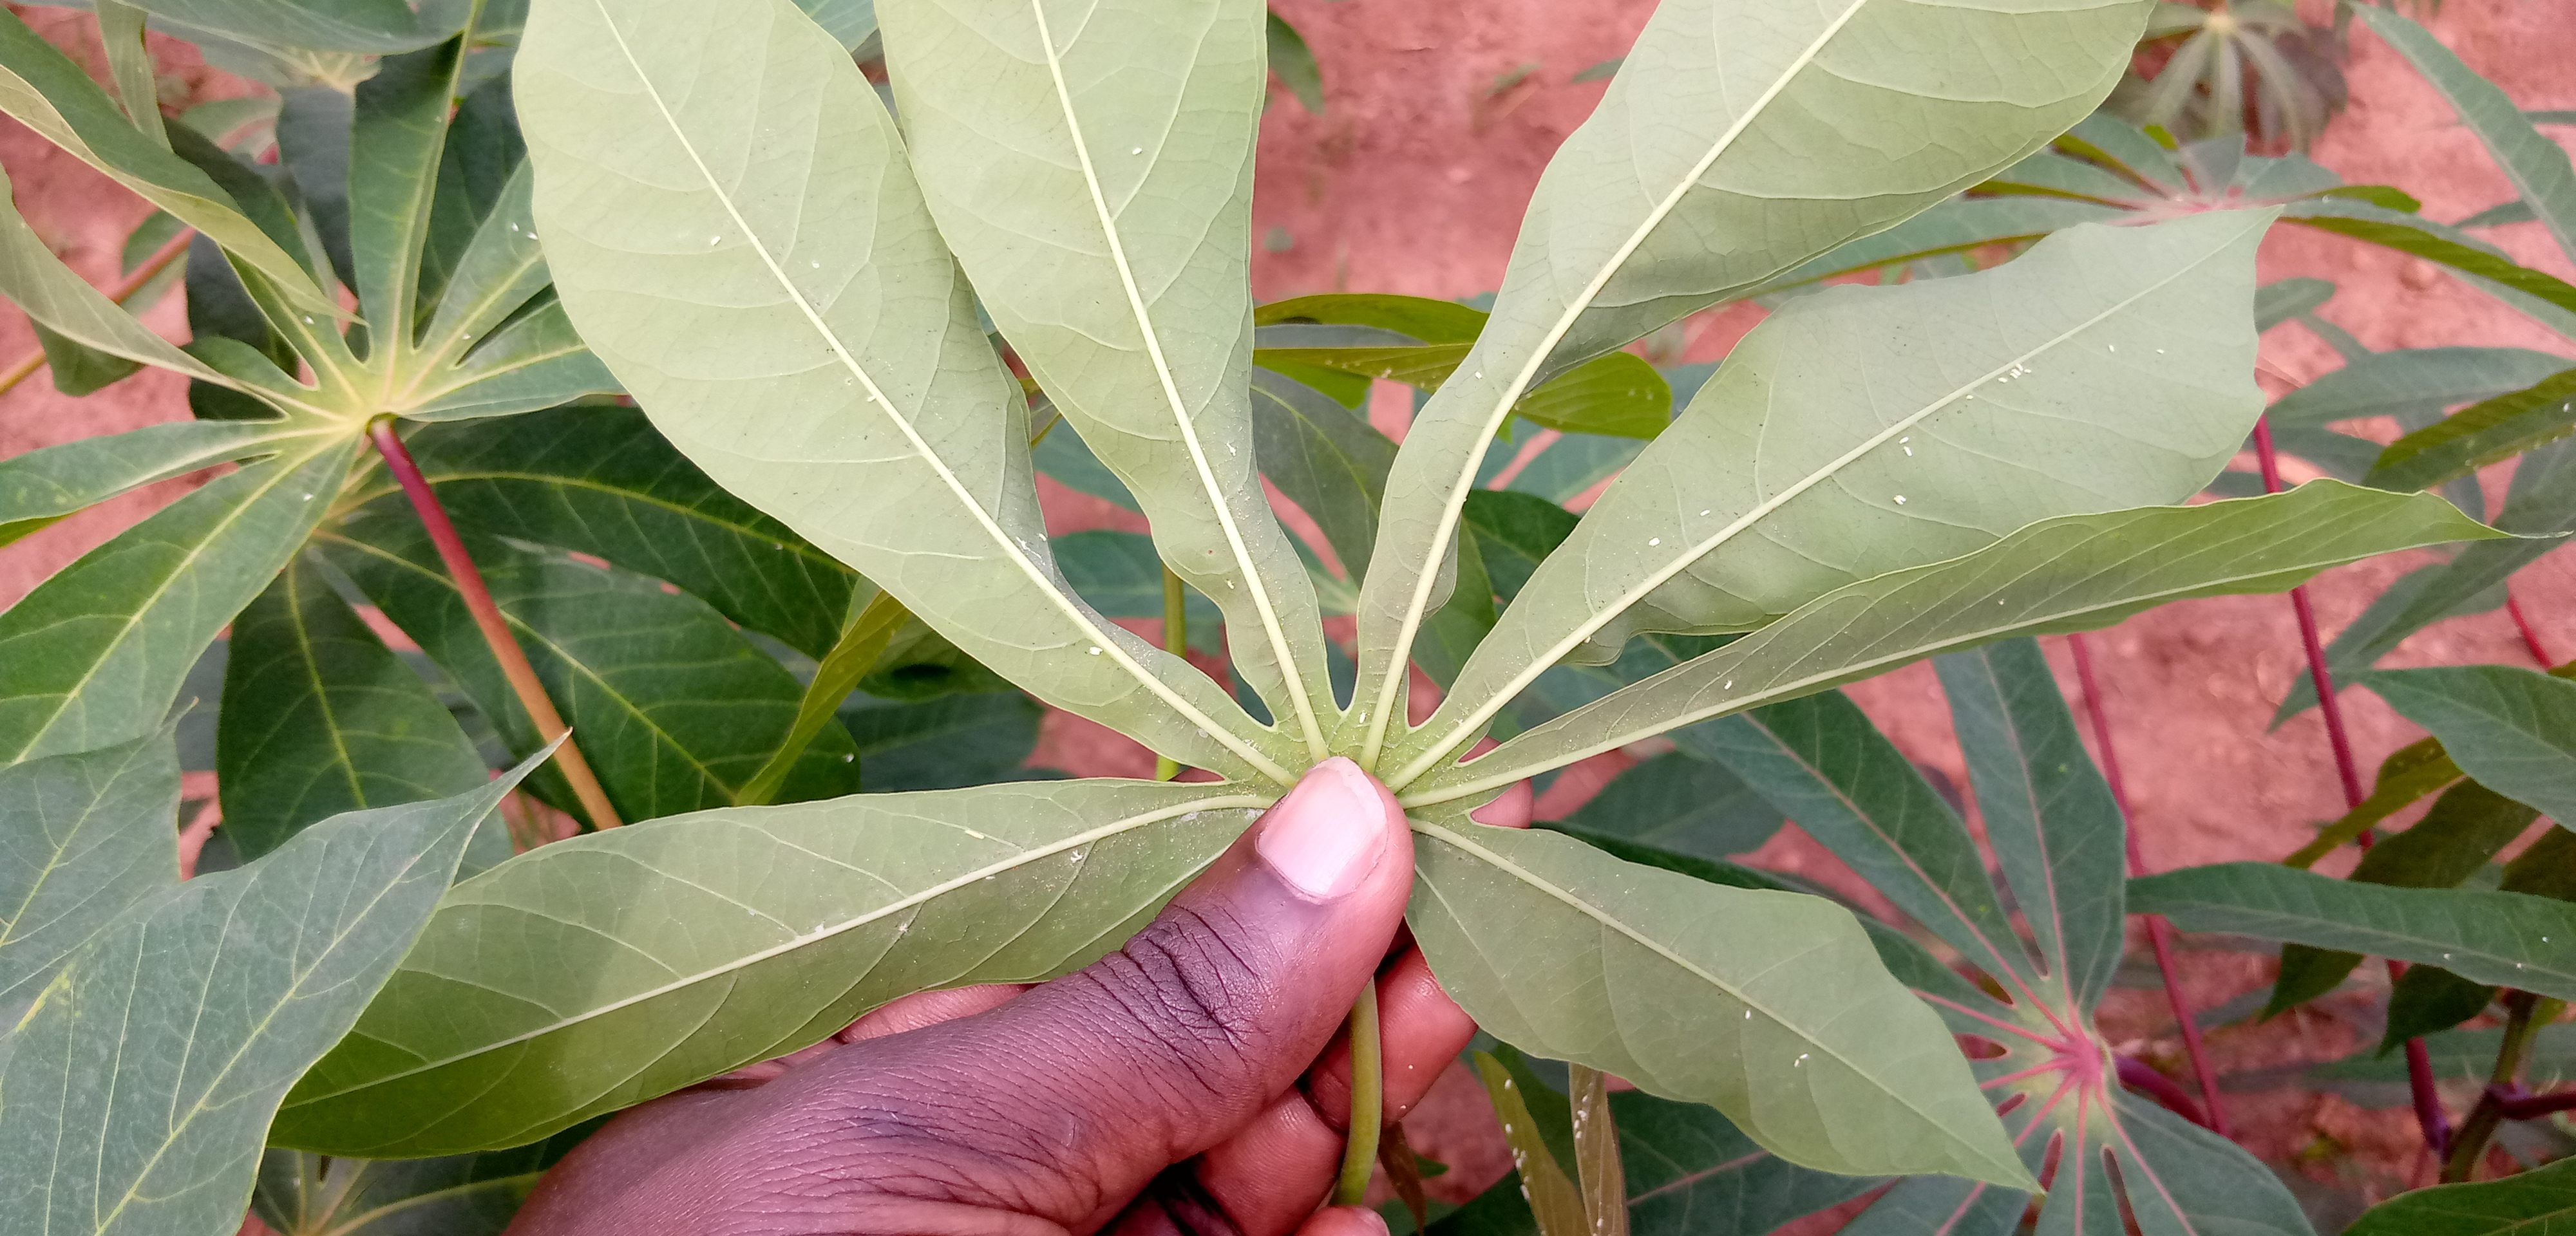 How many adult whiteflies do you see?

24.